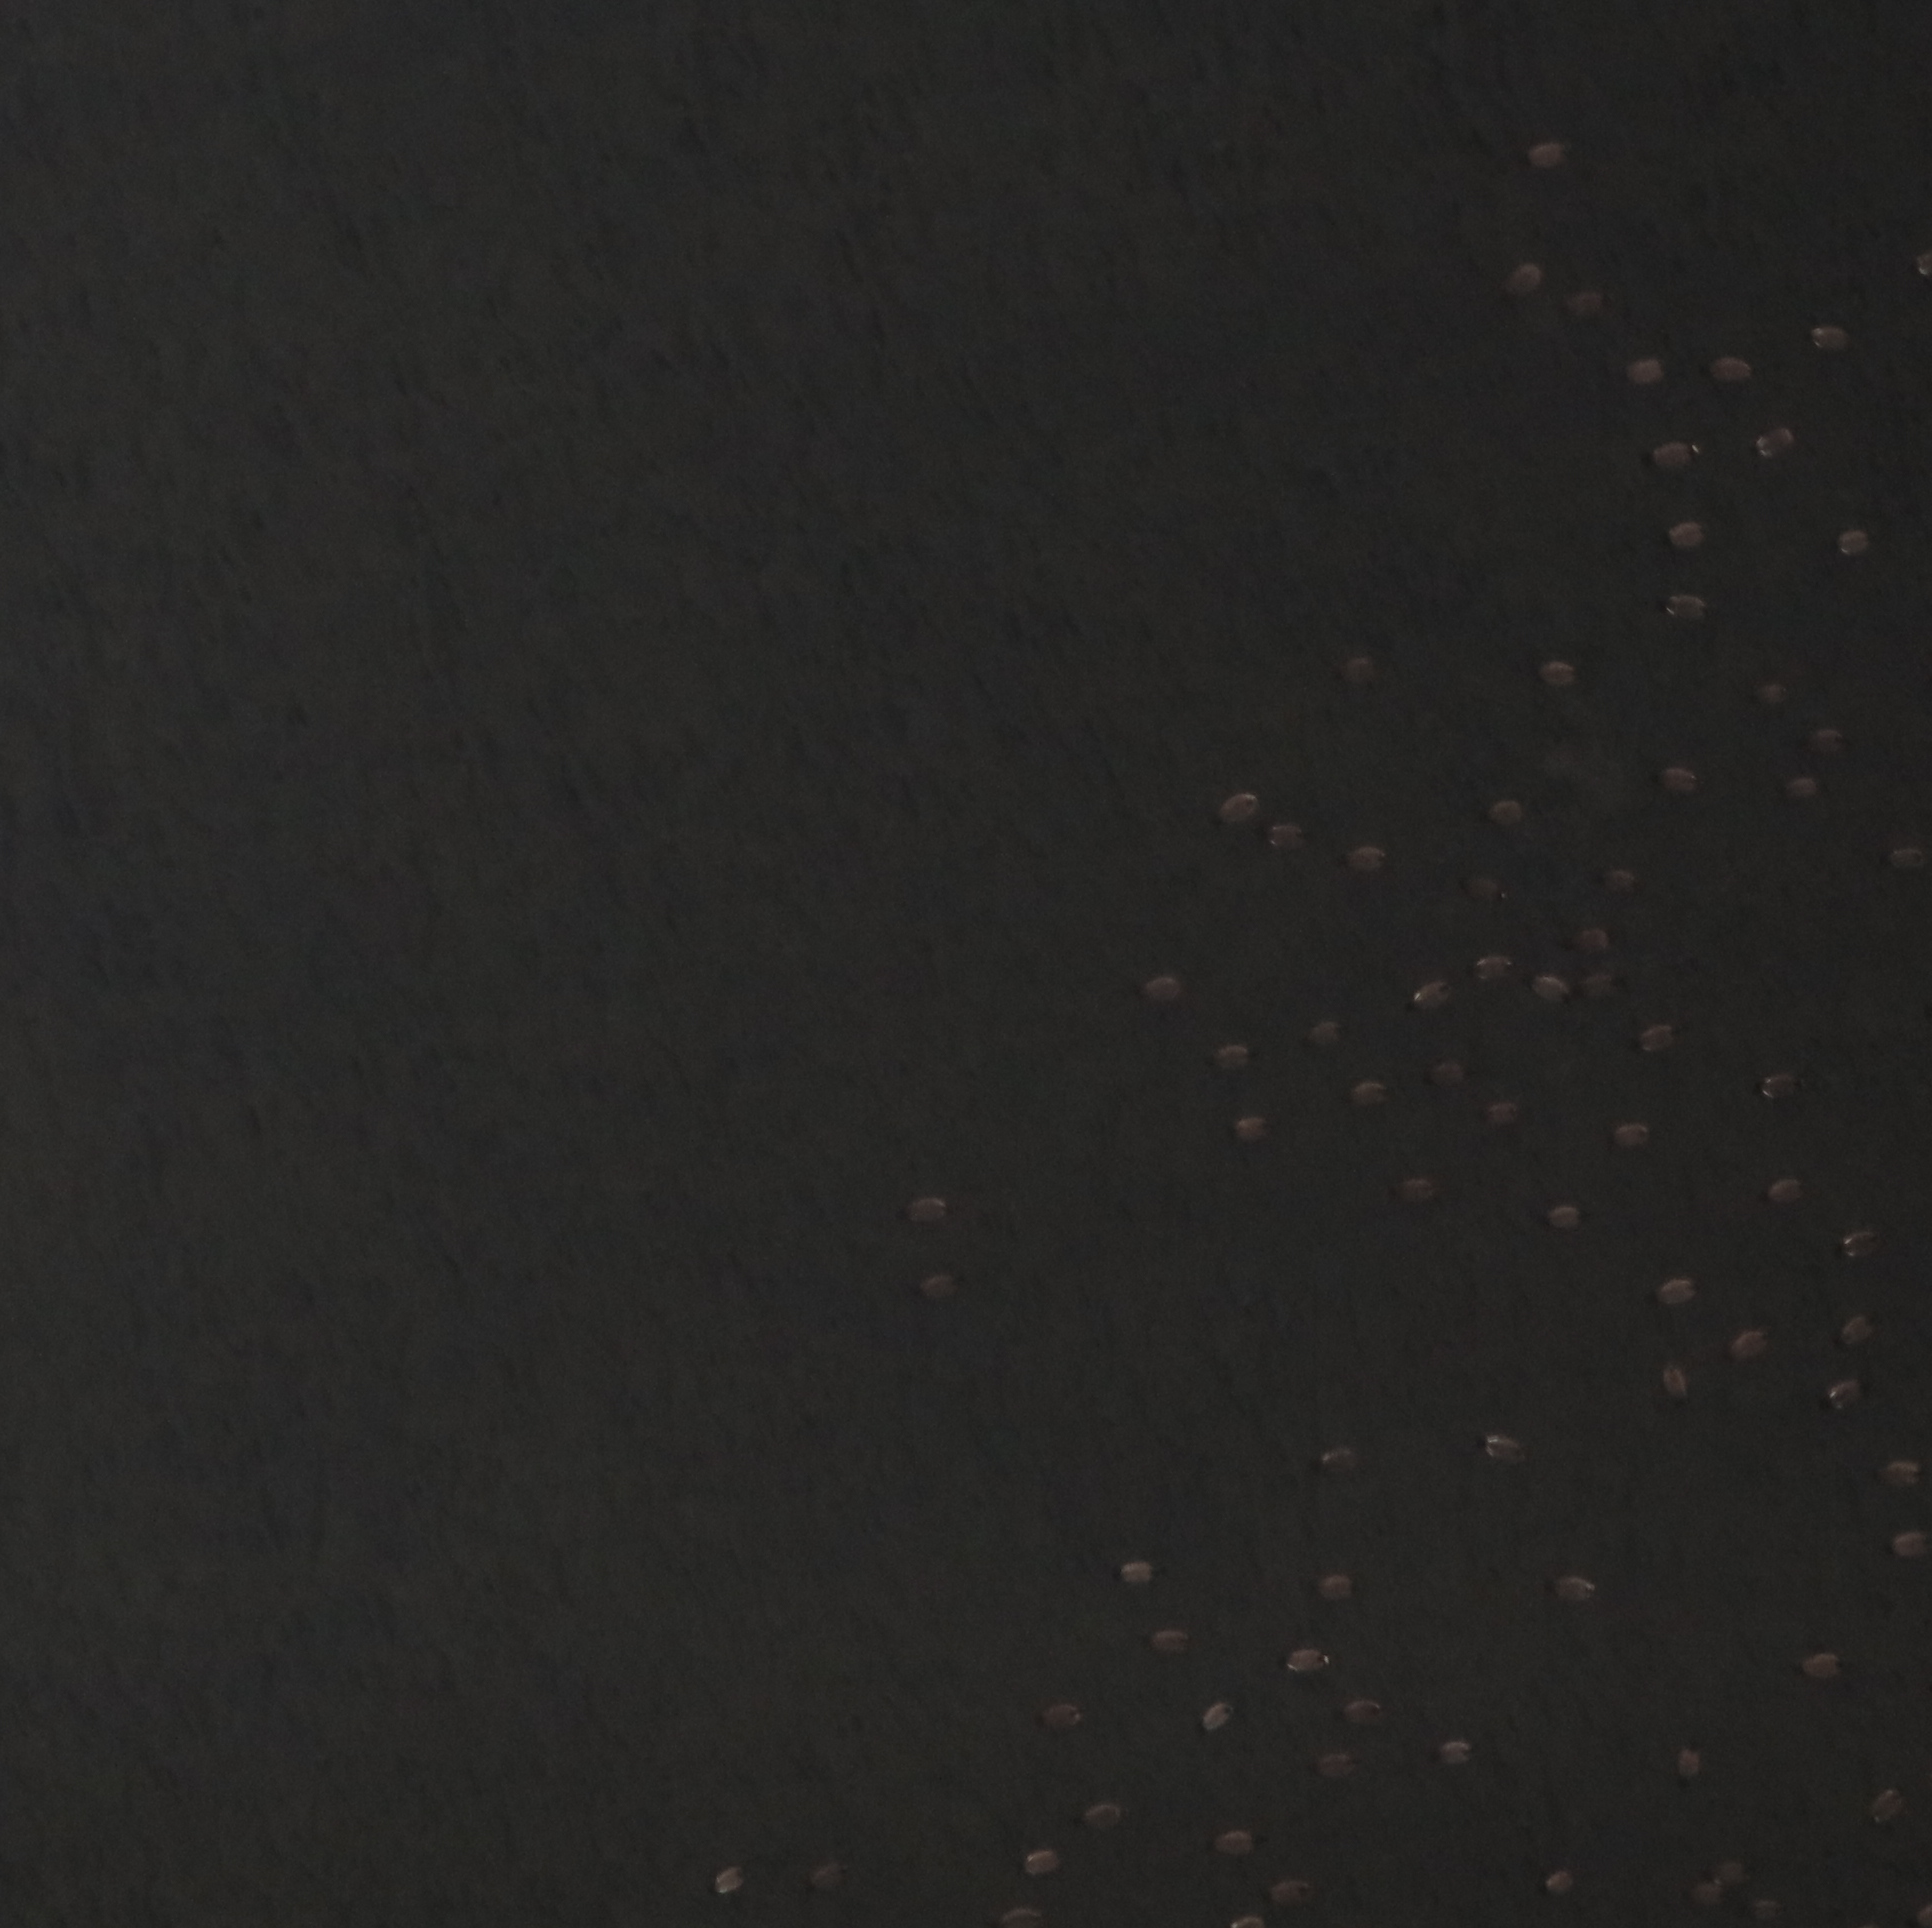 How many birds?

77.